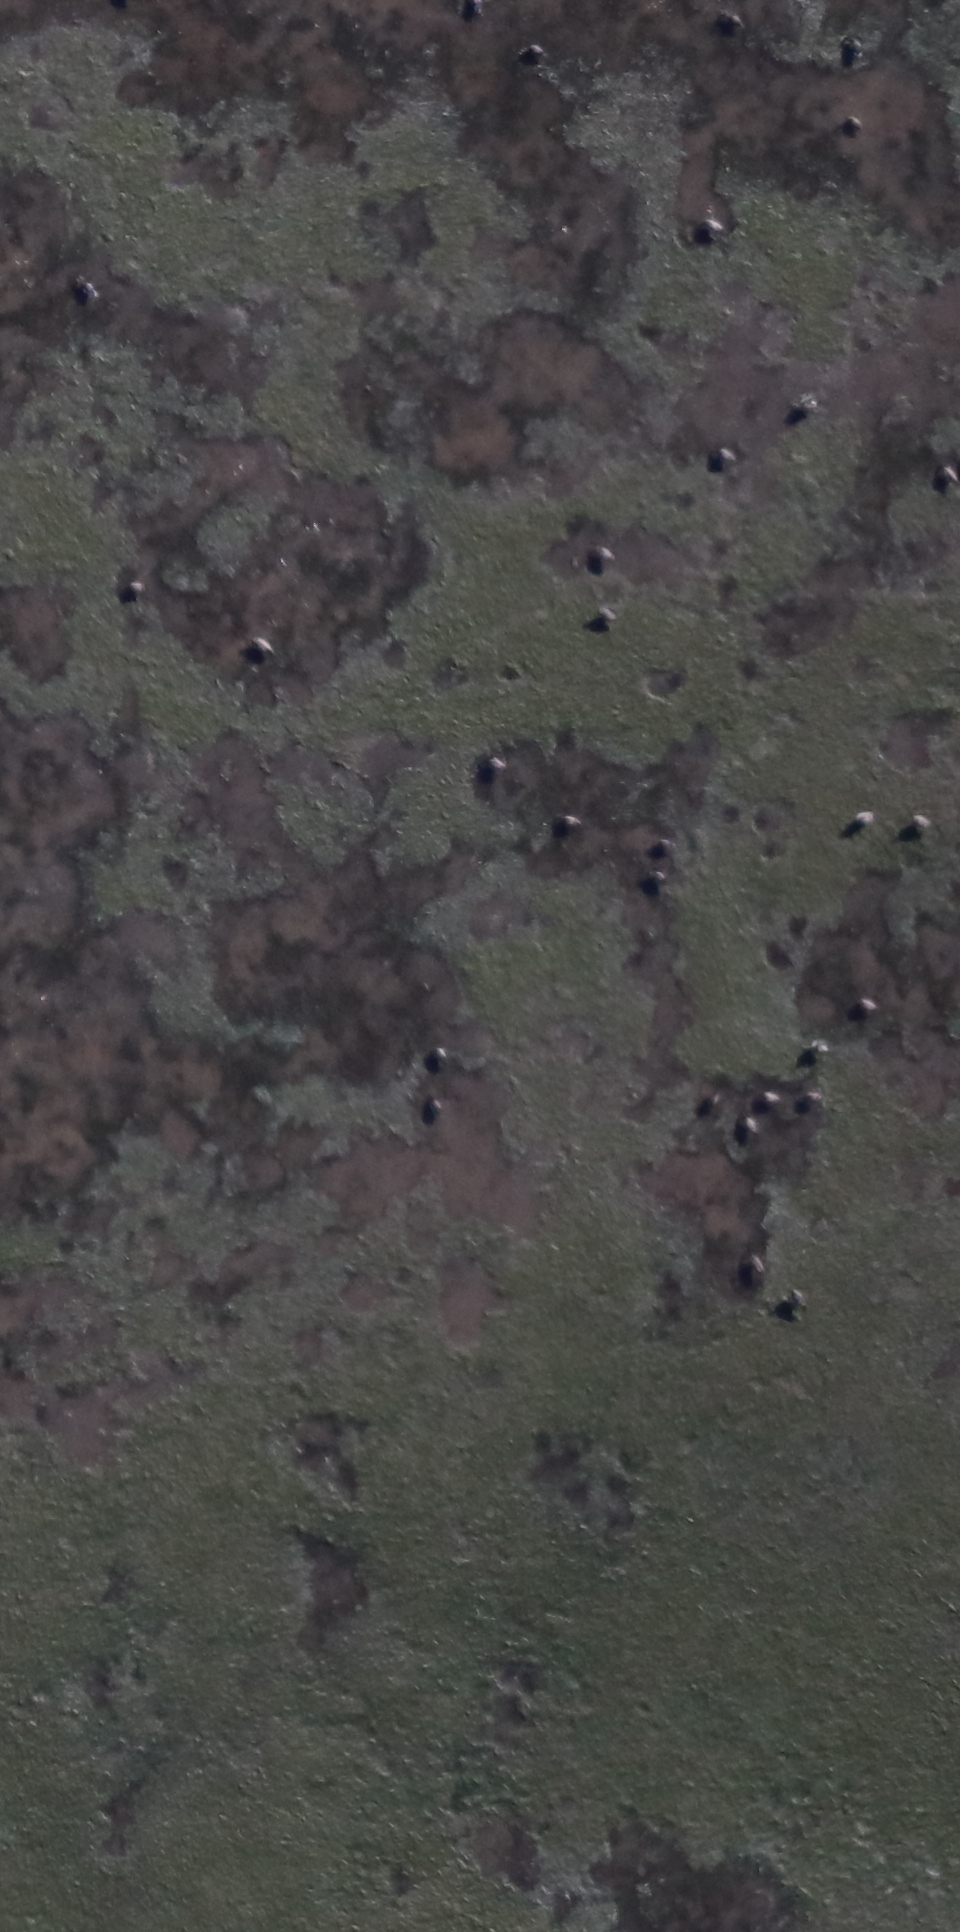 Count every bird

30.